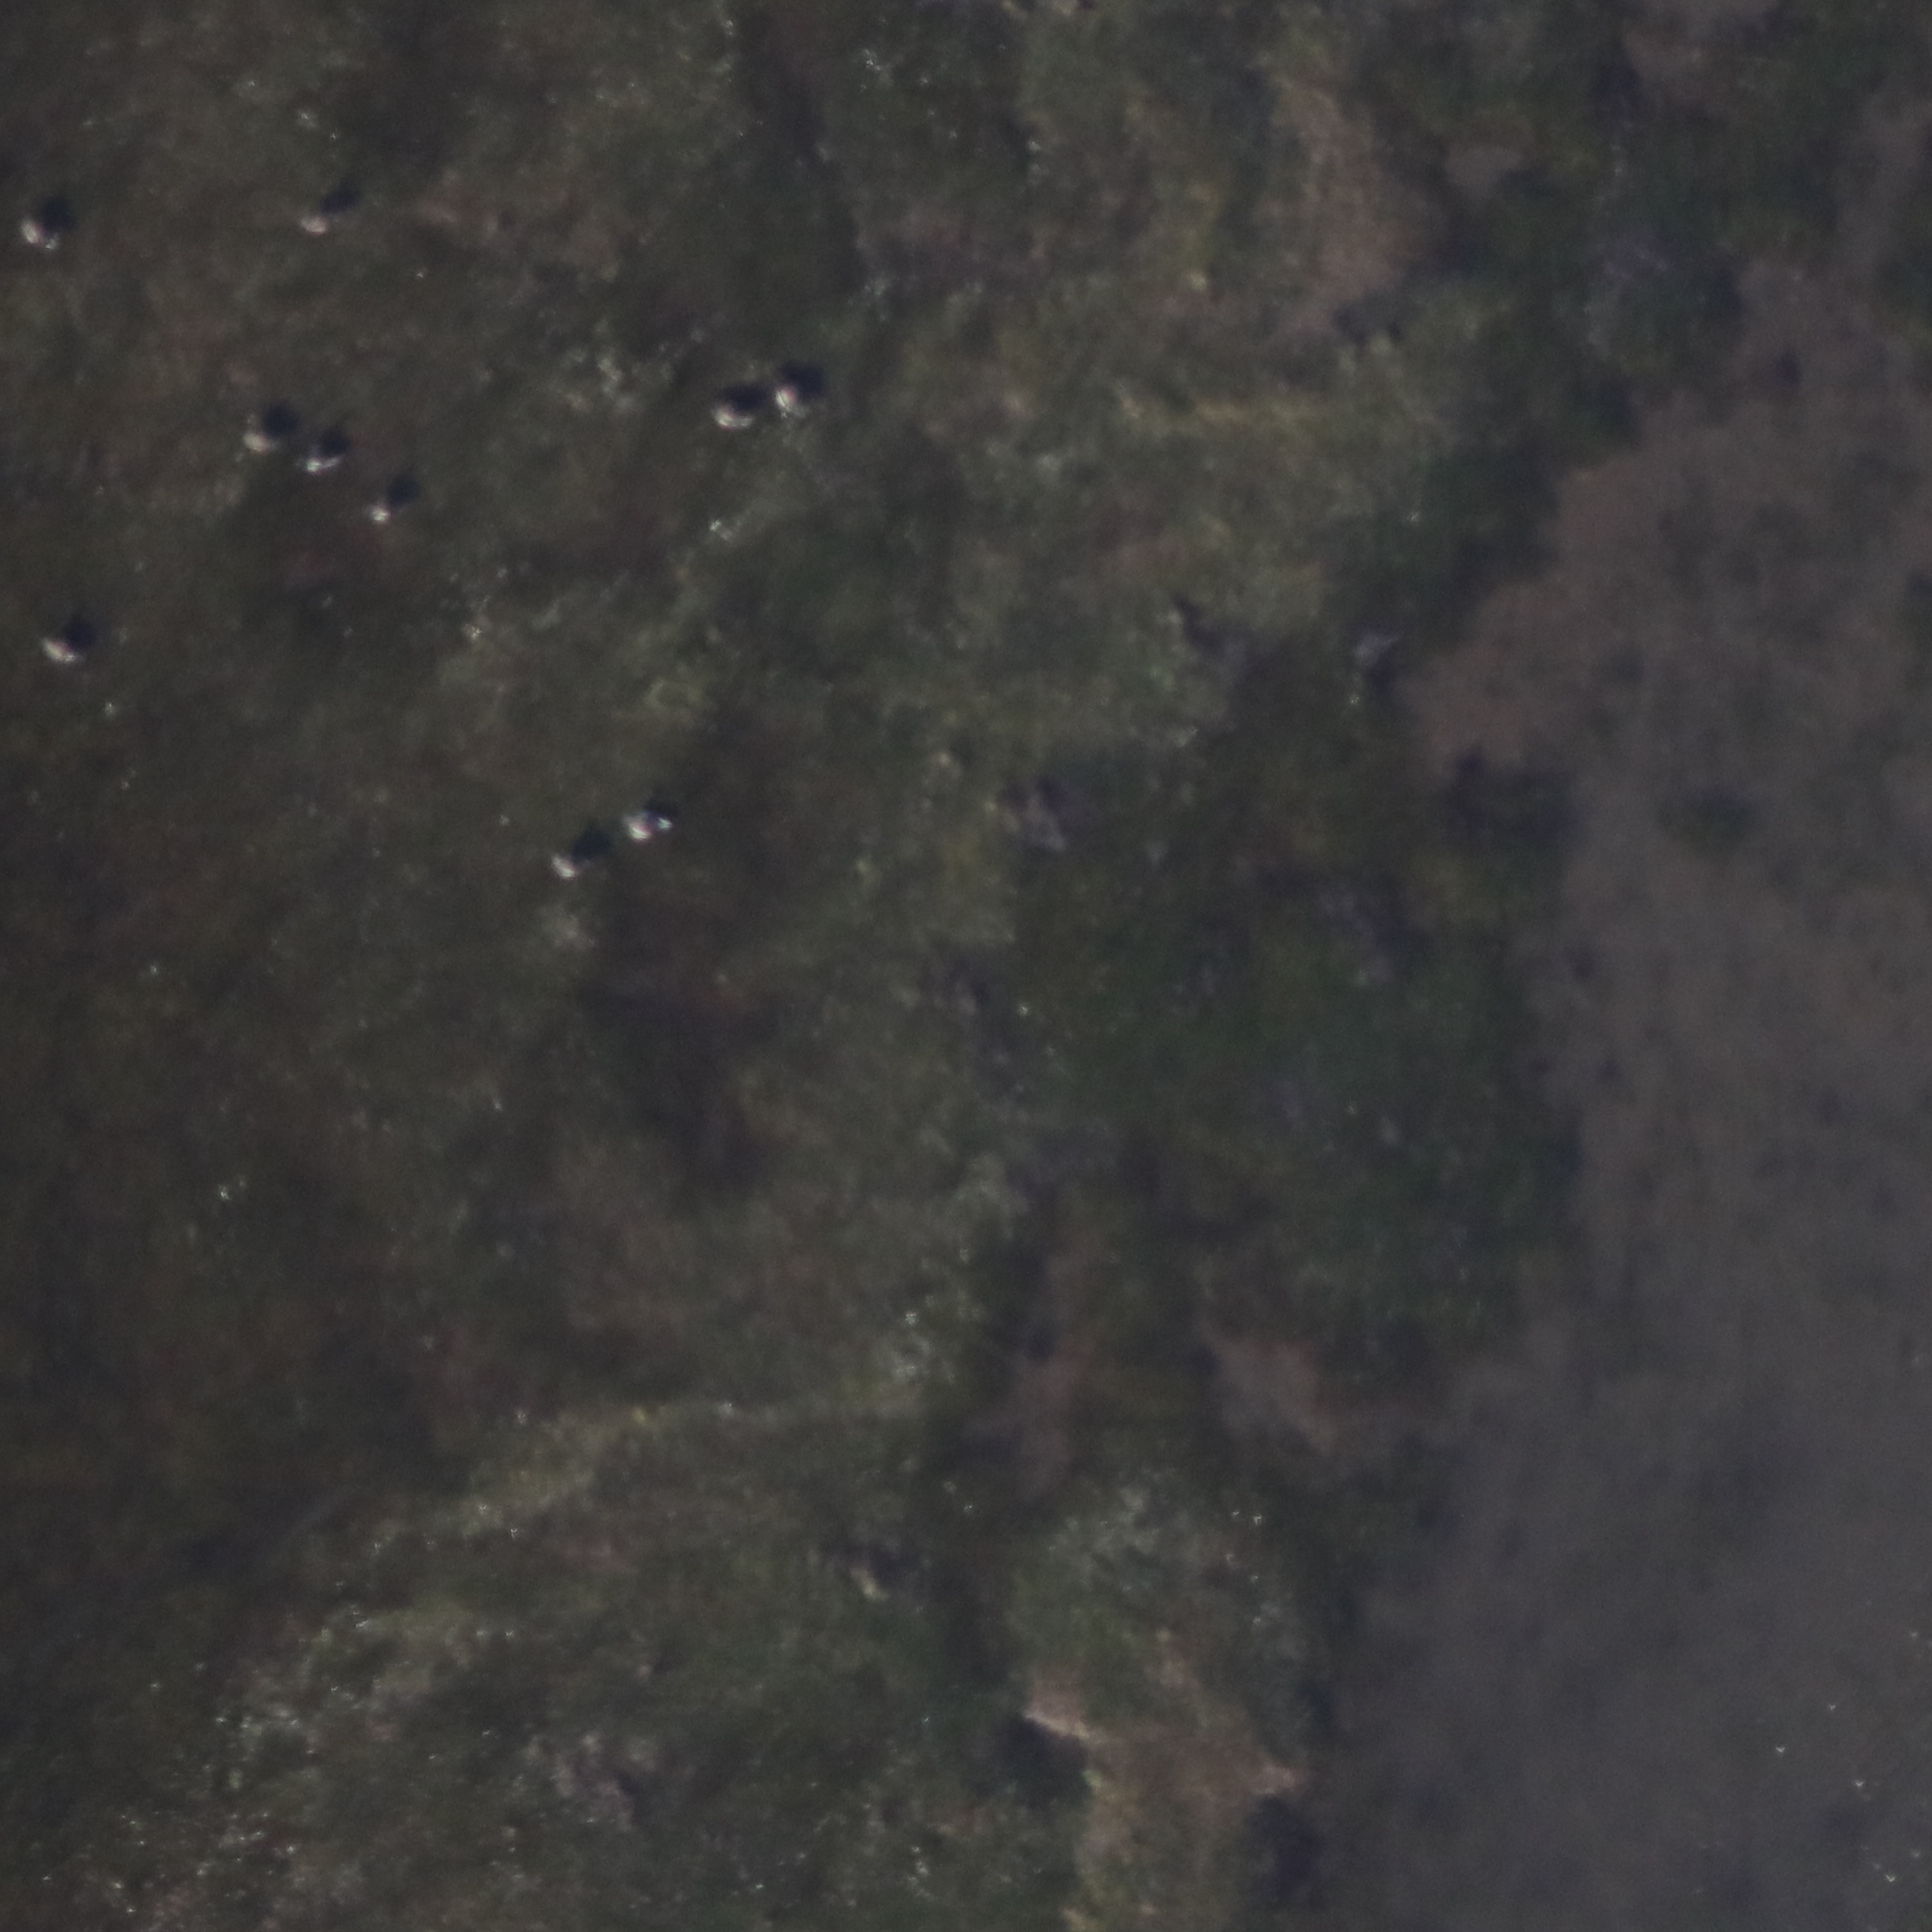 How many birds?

10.